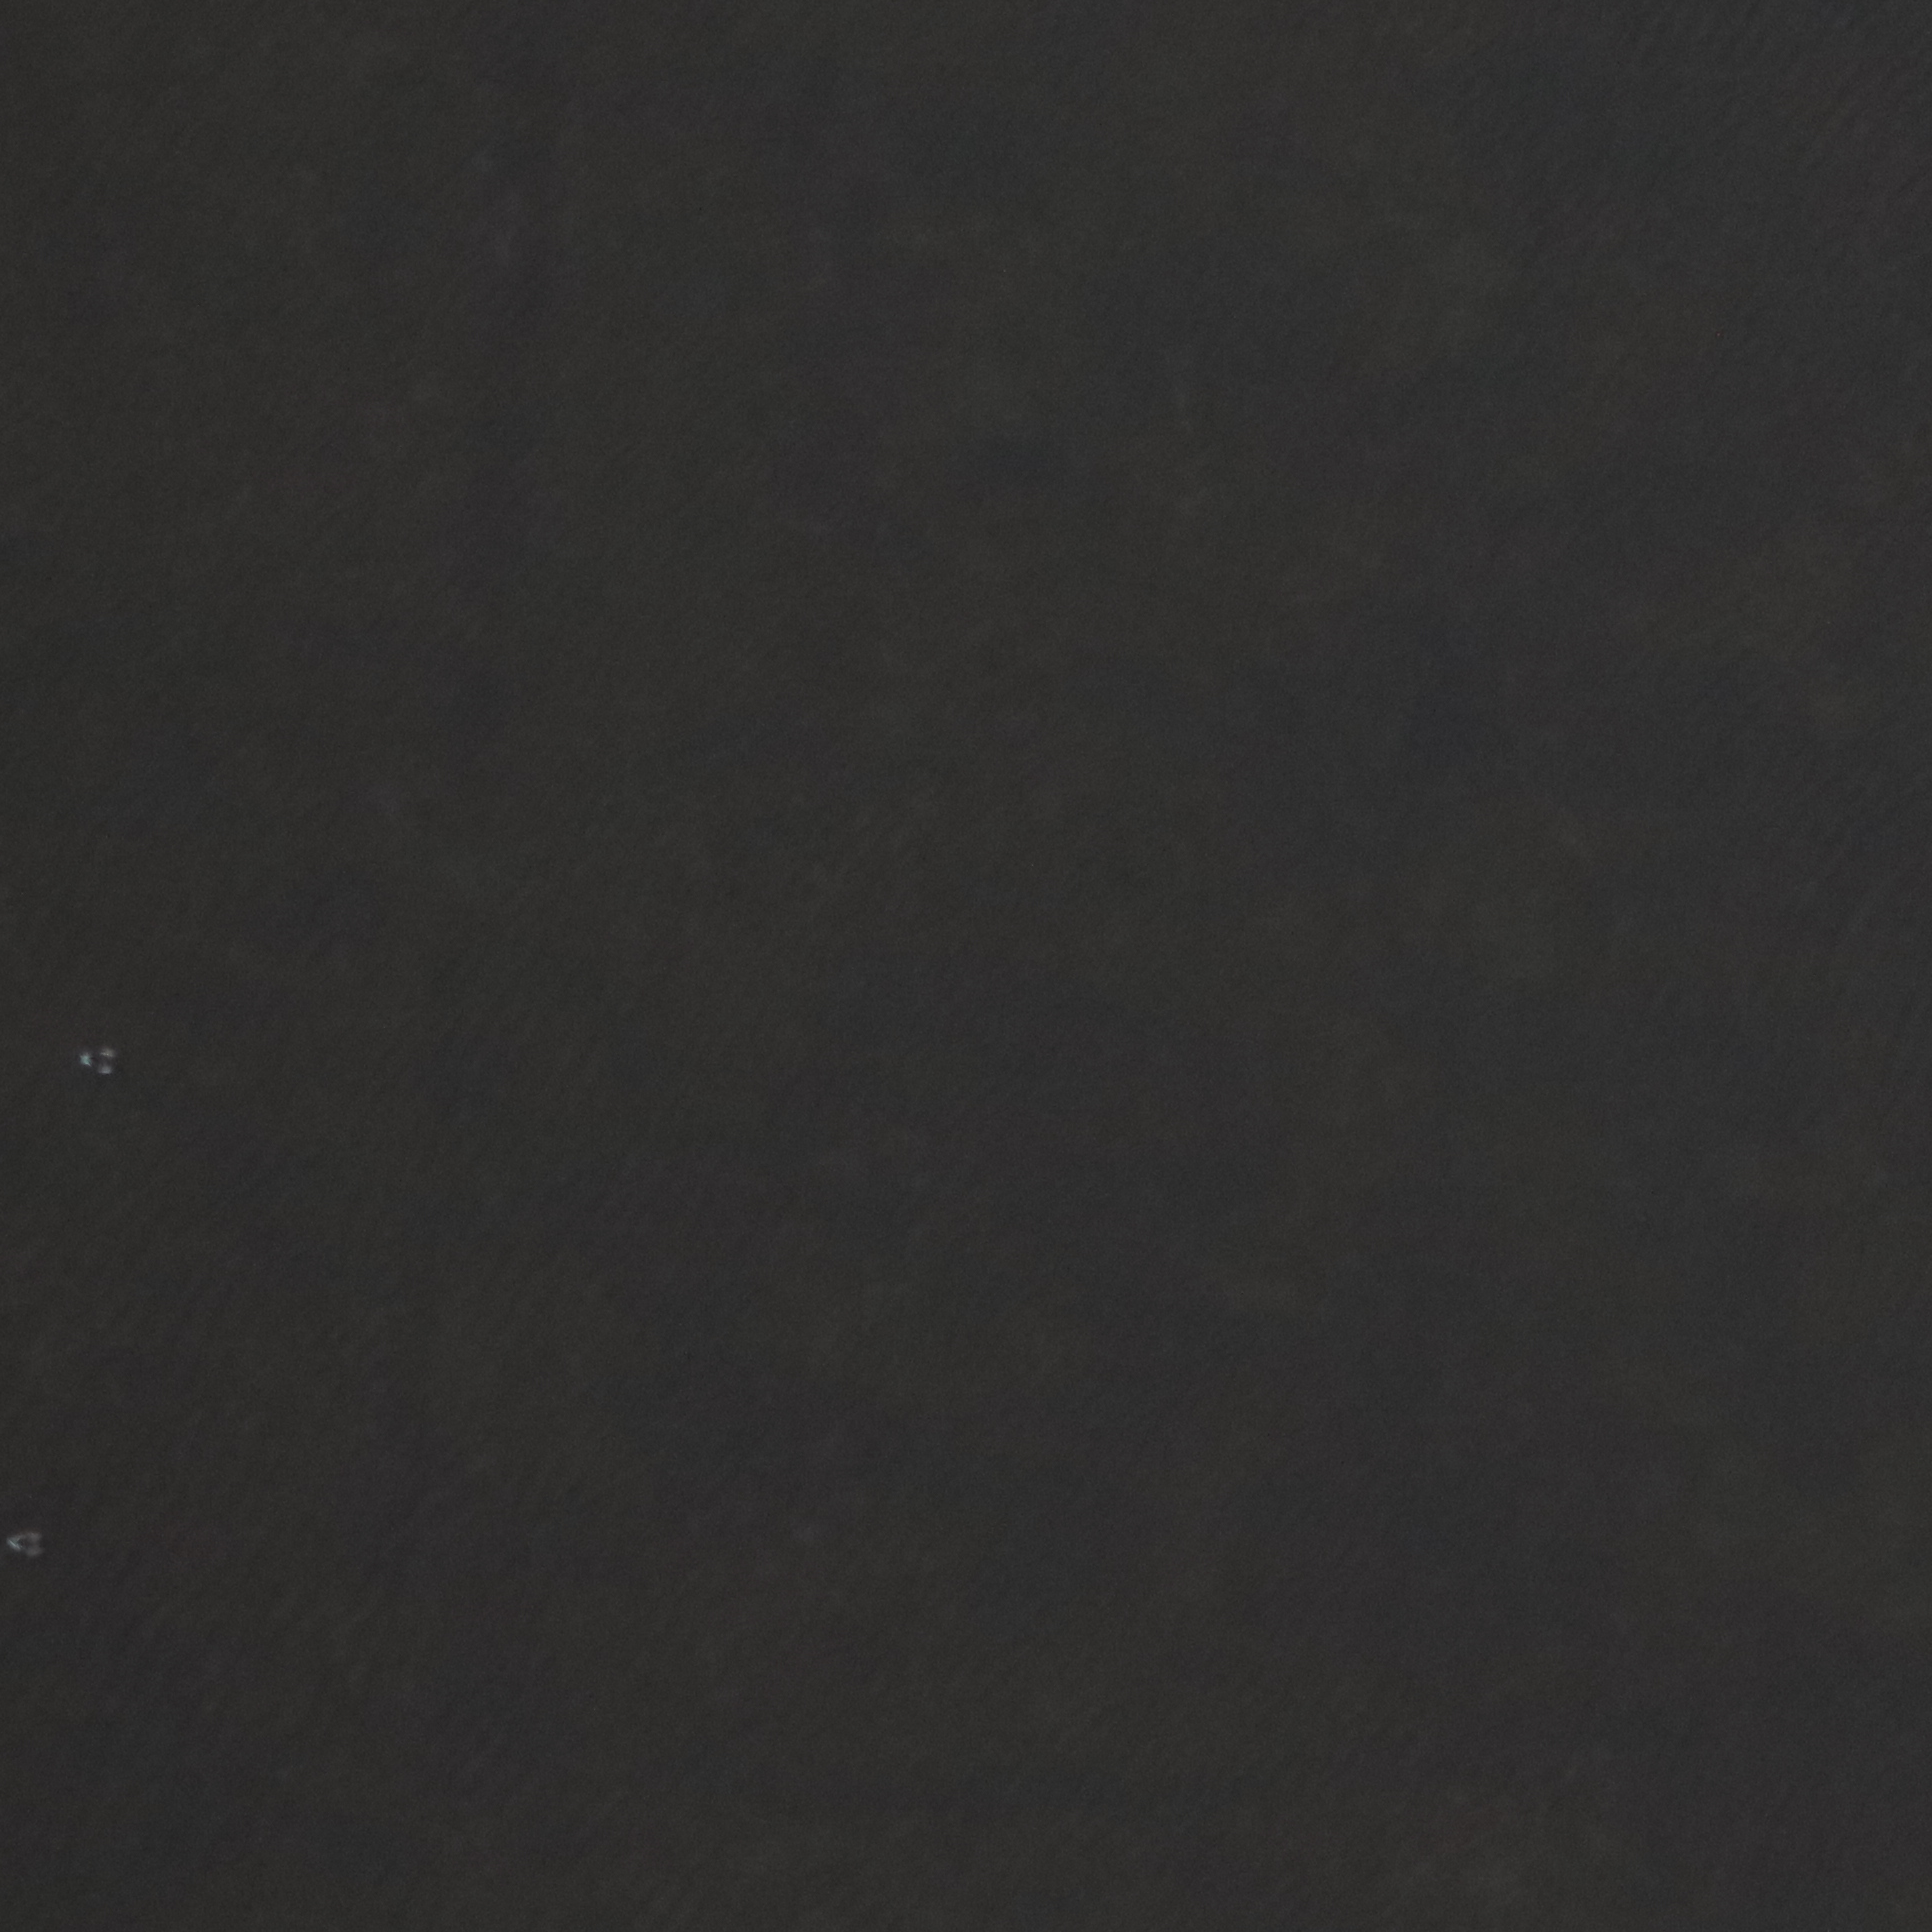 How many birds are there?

2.